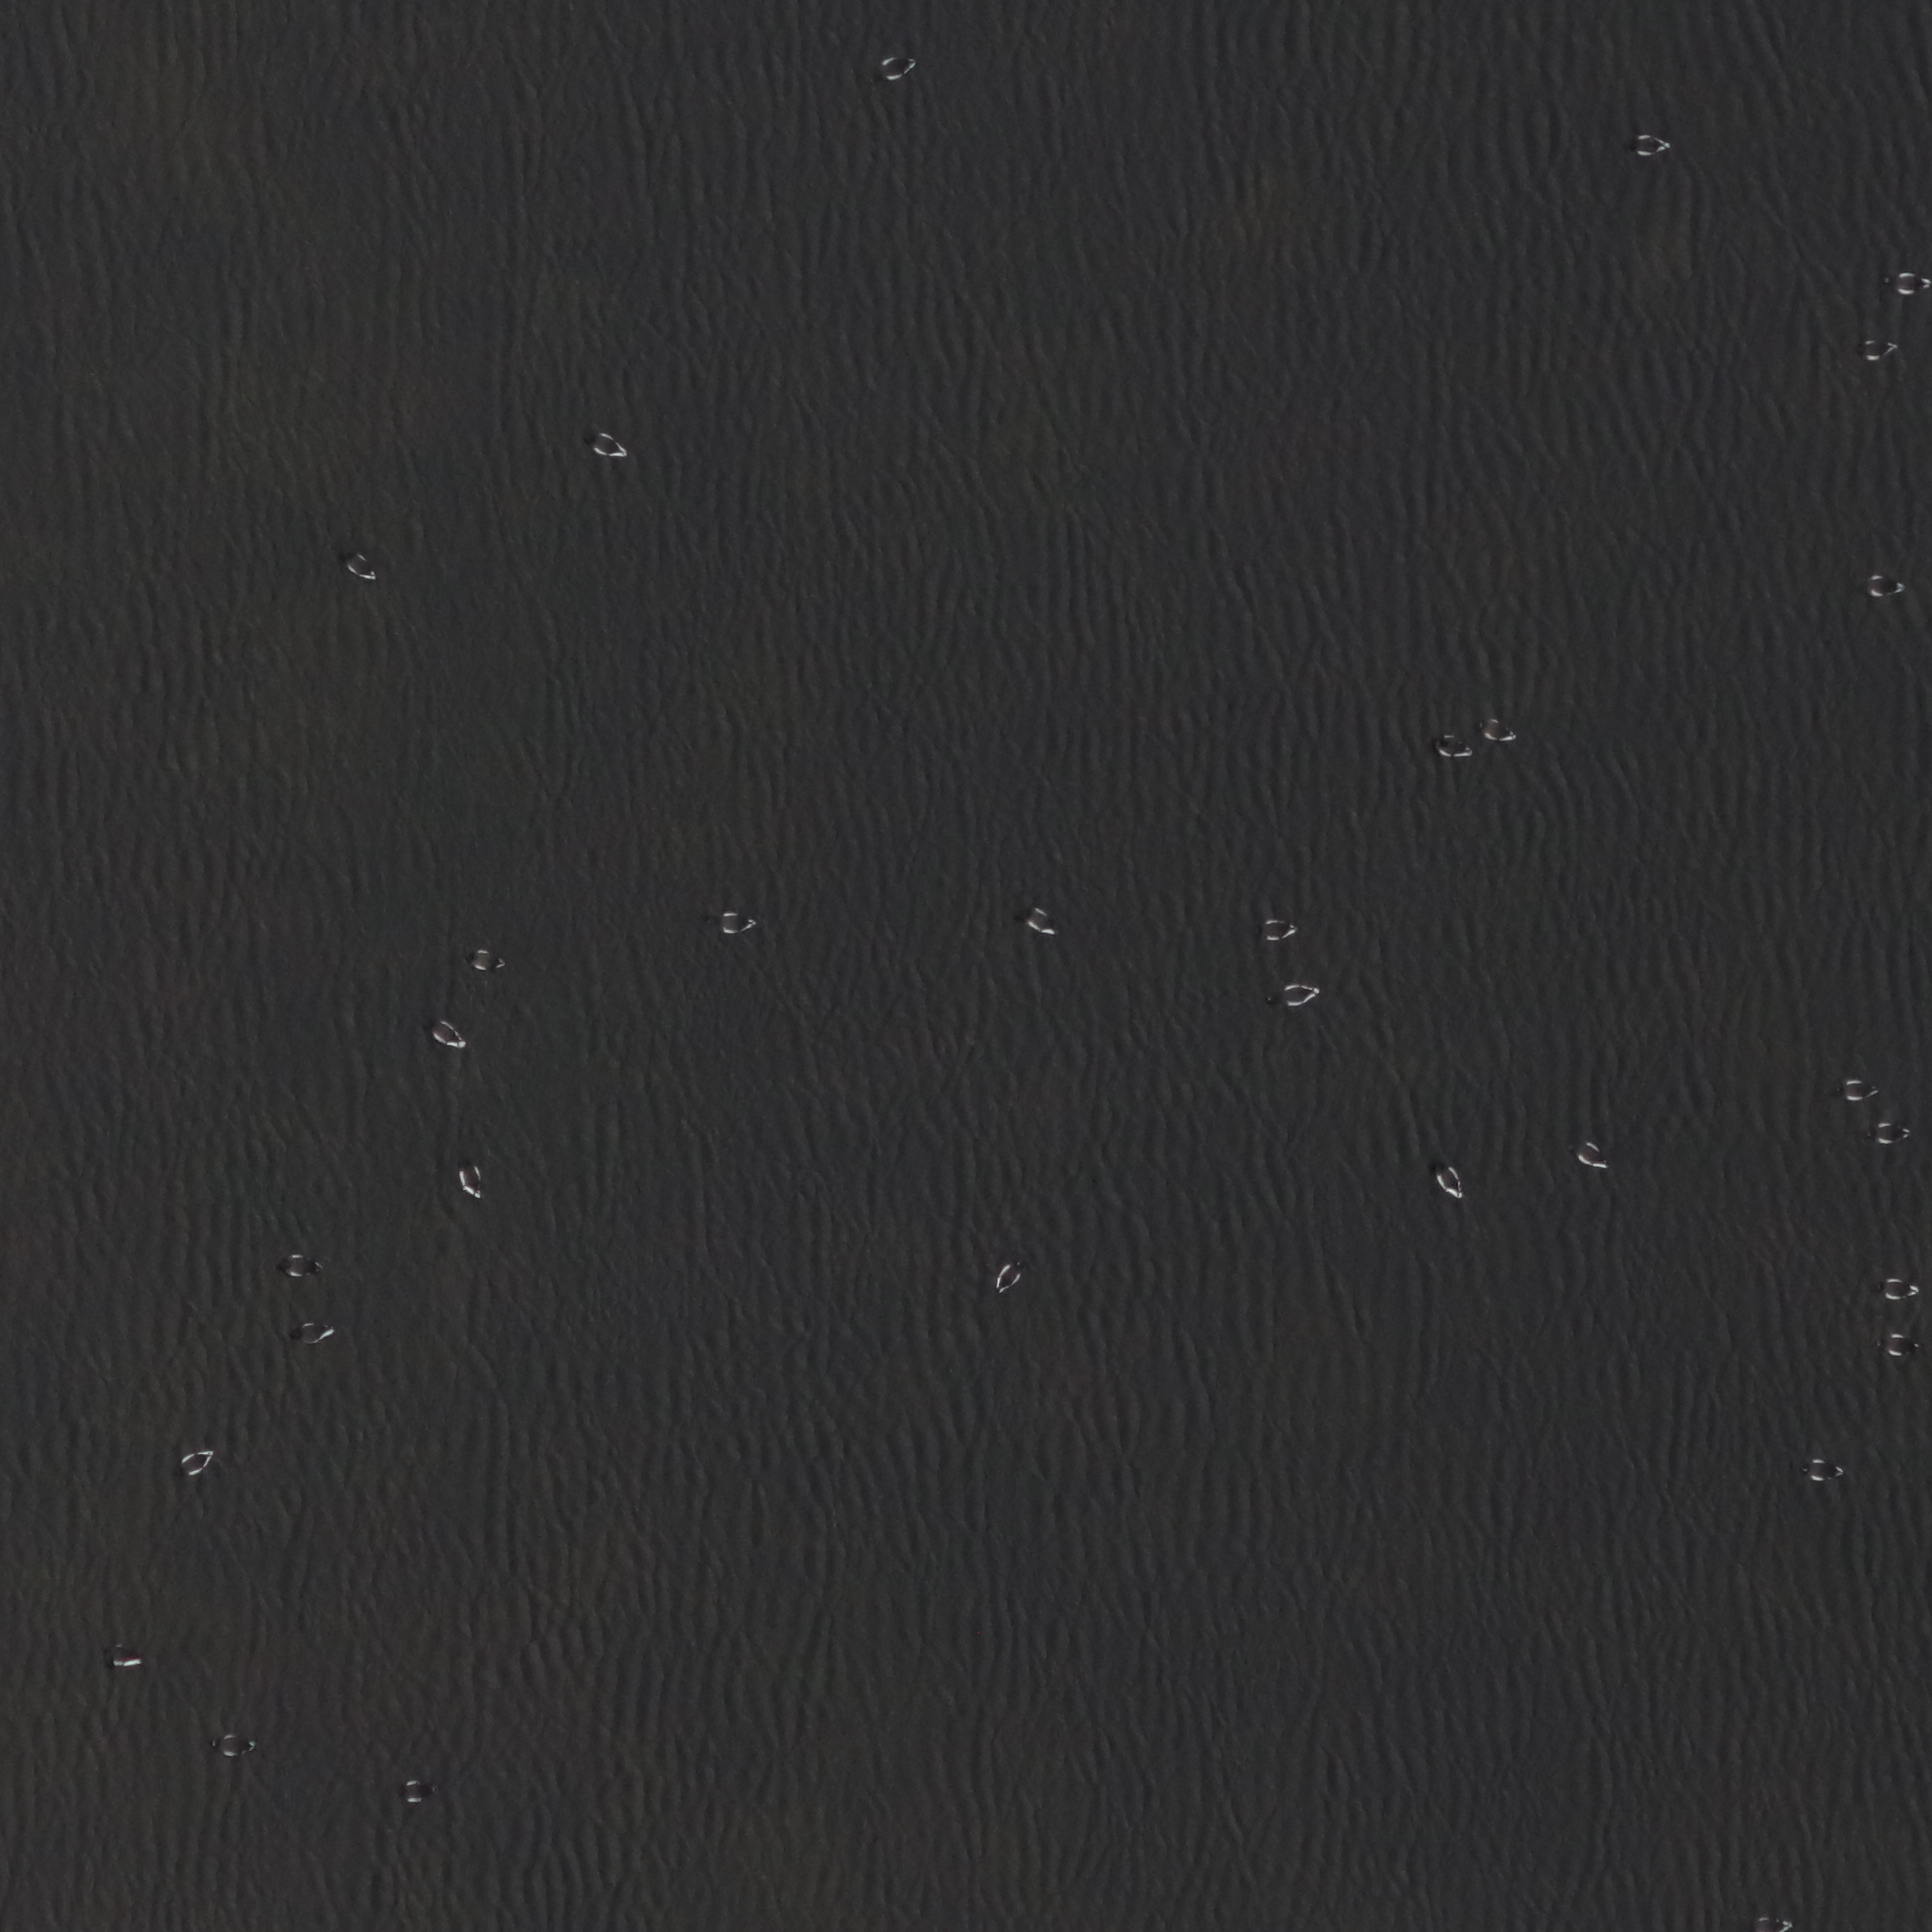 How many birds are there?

31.